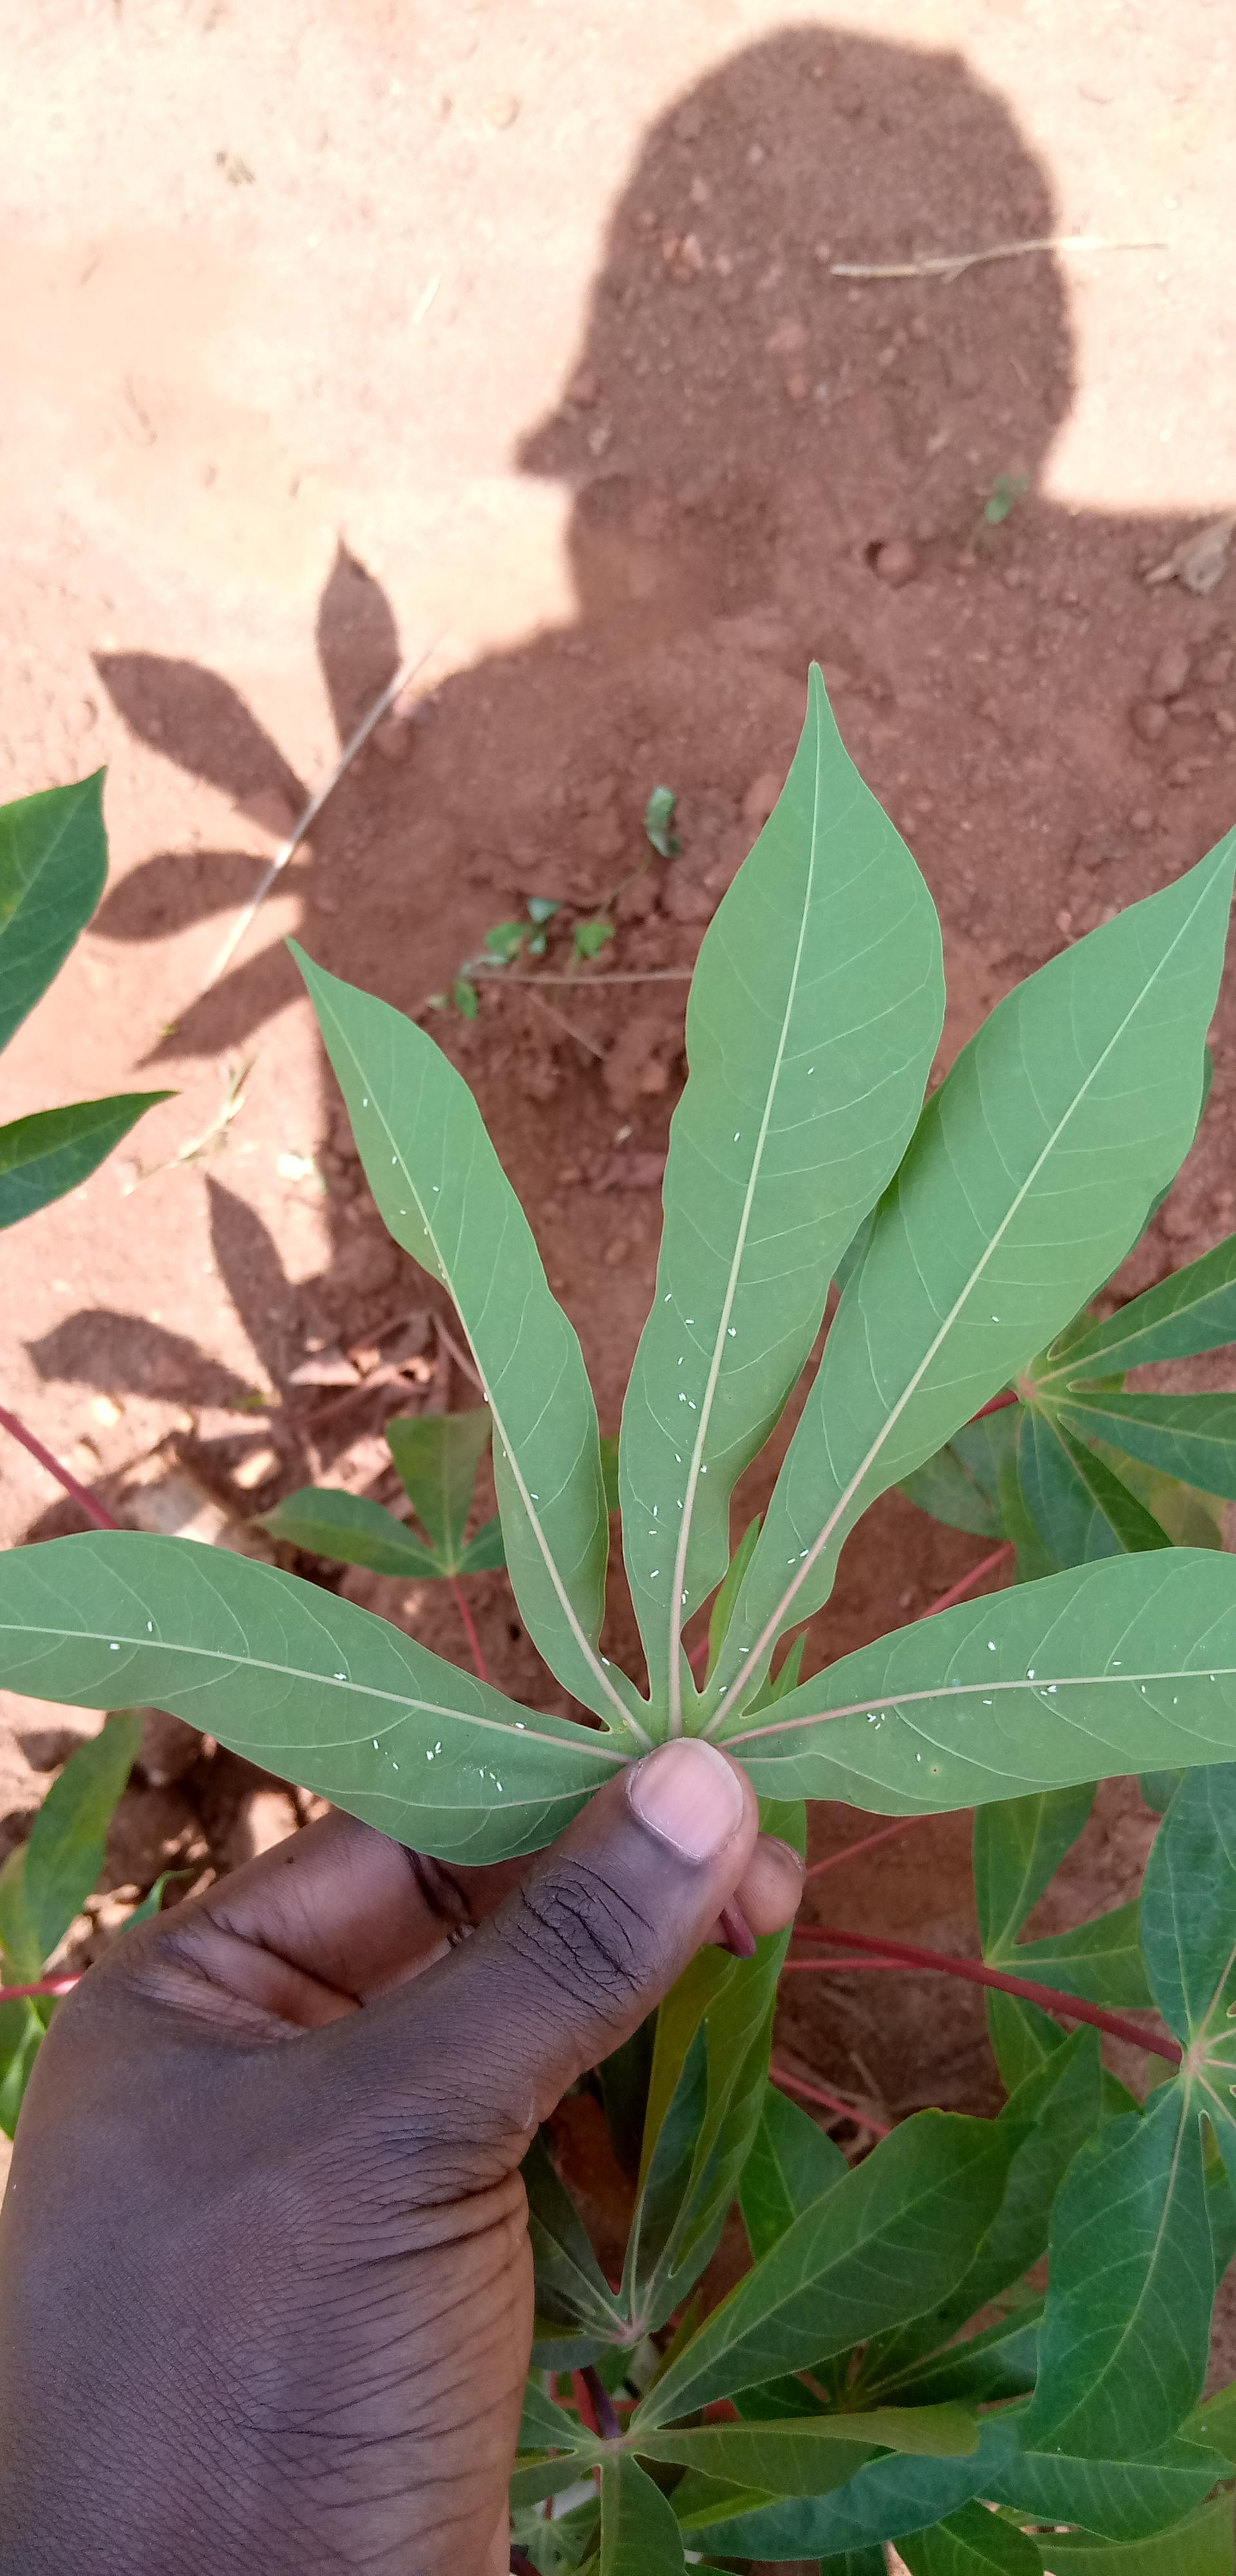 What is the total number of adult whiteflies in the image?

60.